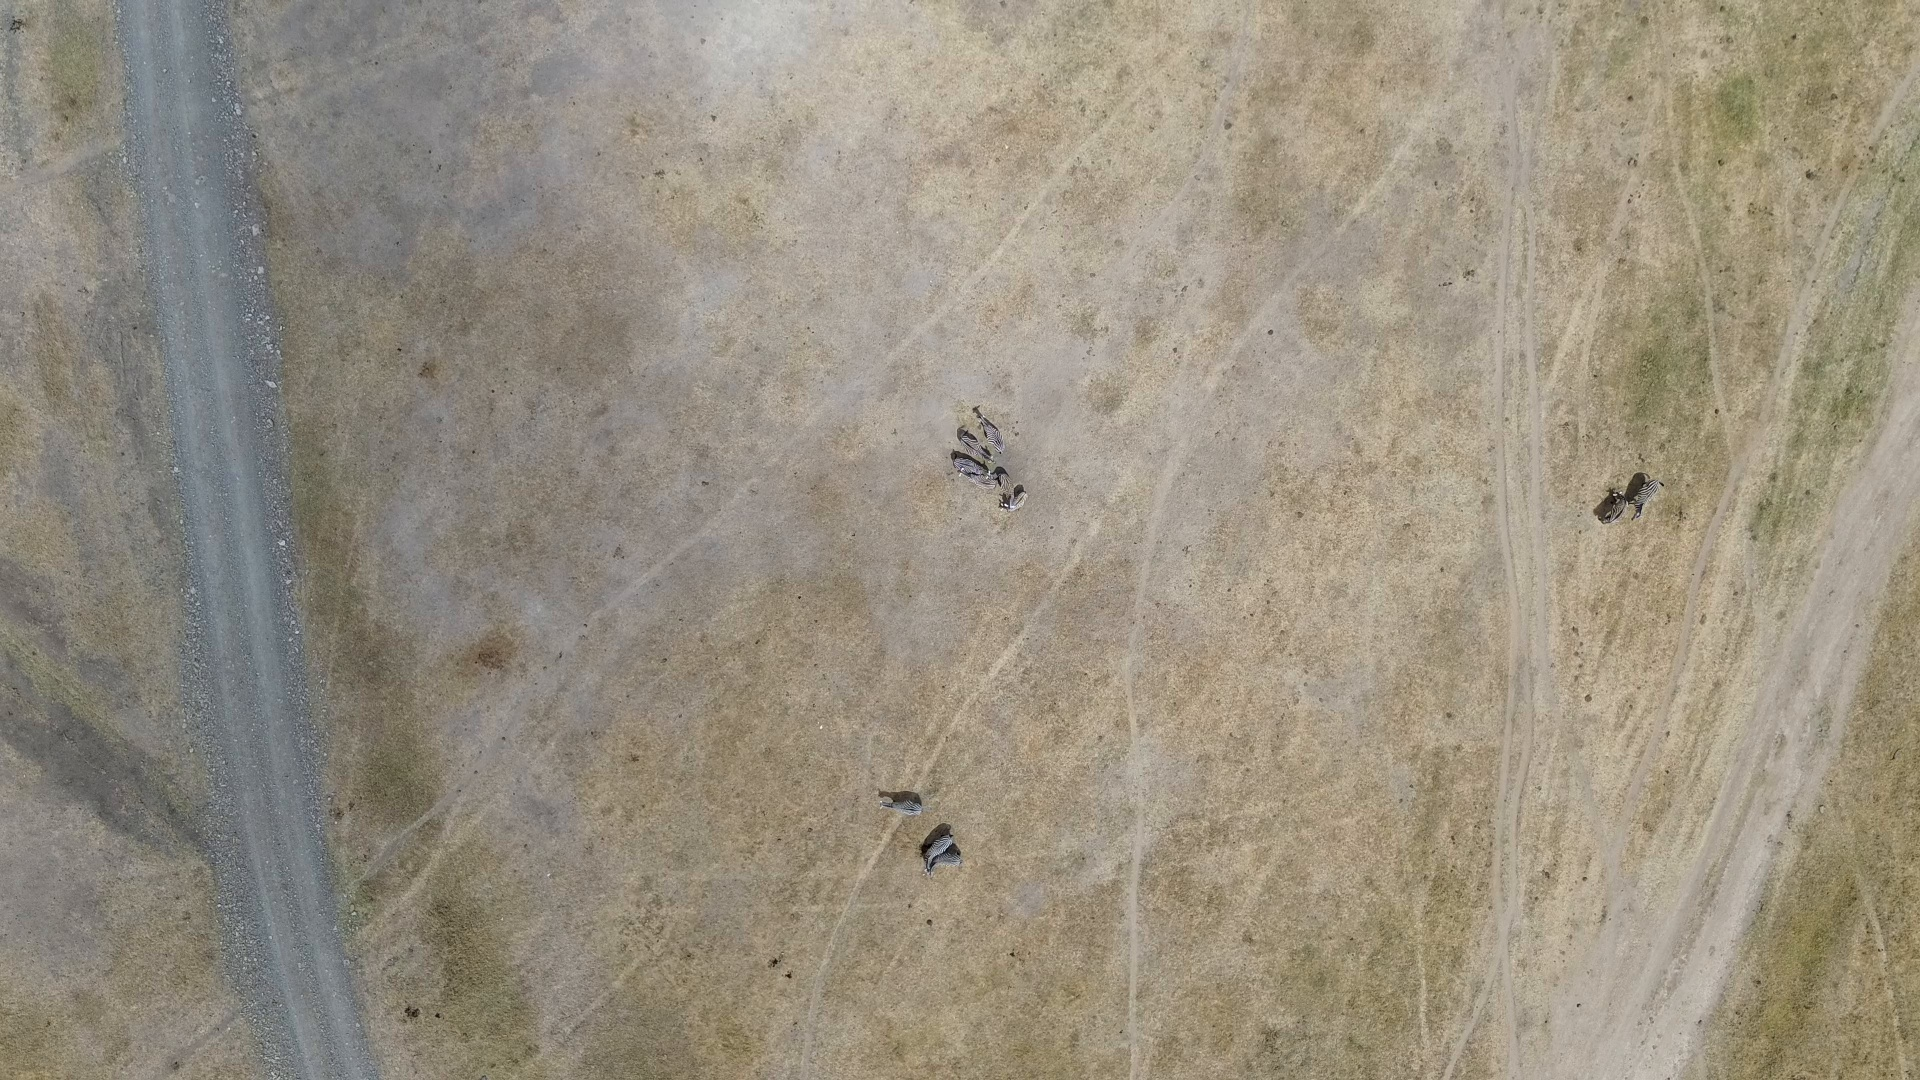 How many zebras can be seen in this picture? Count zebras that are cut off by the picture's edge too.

11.